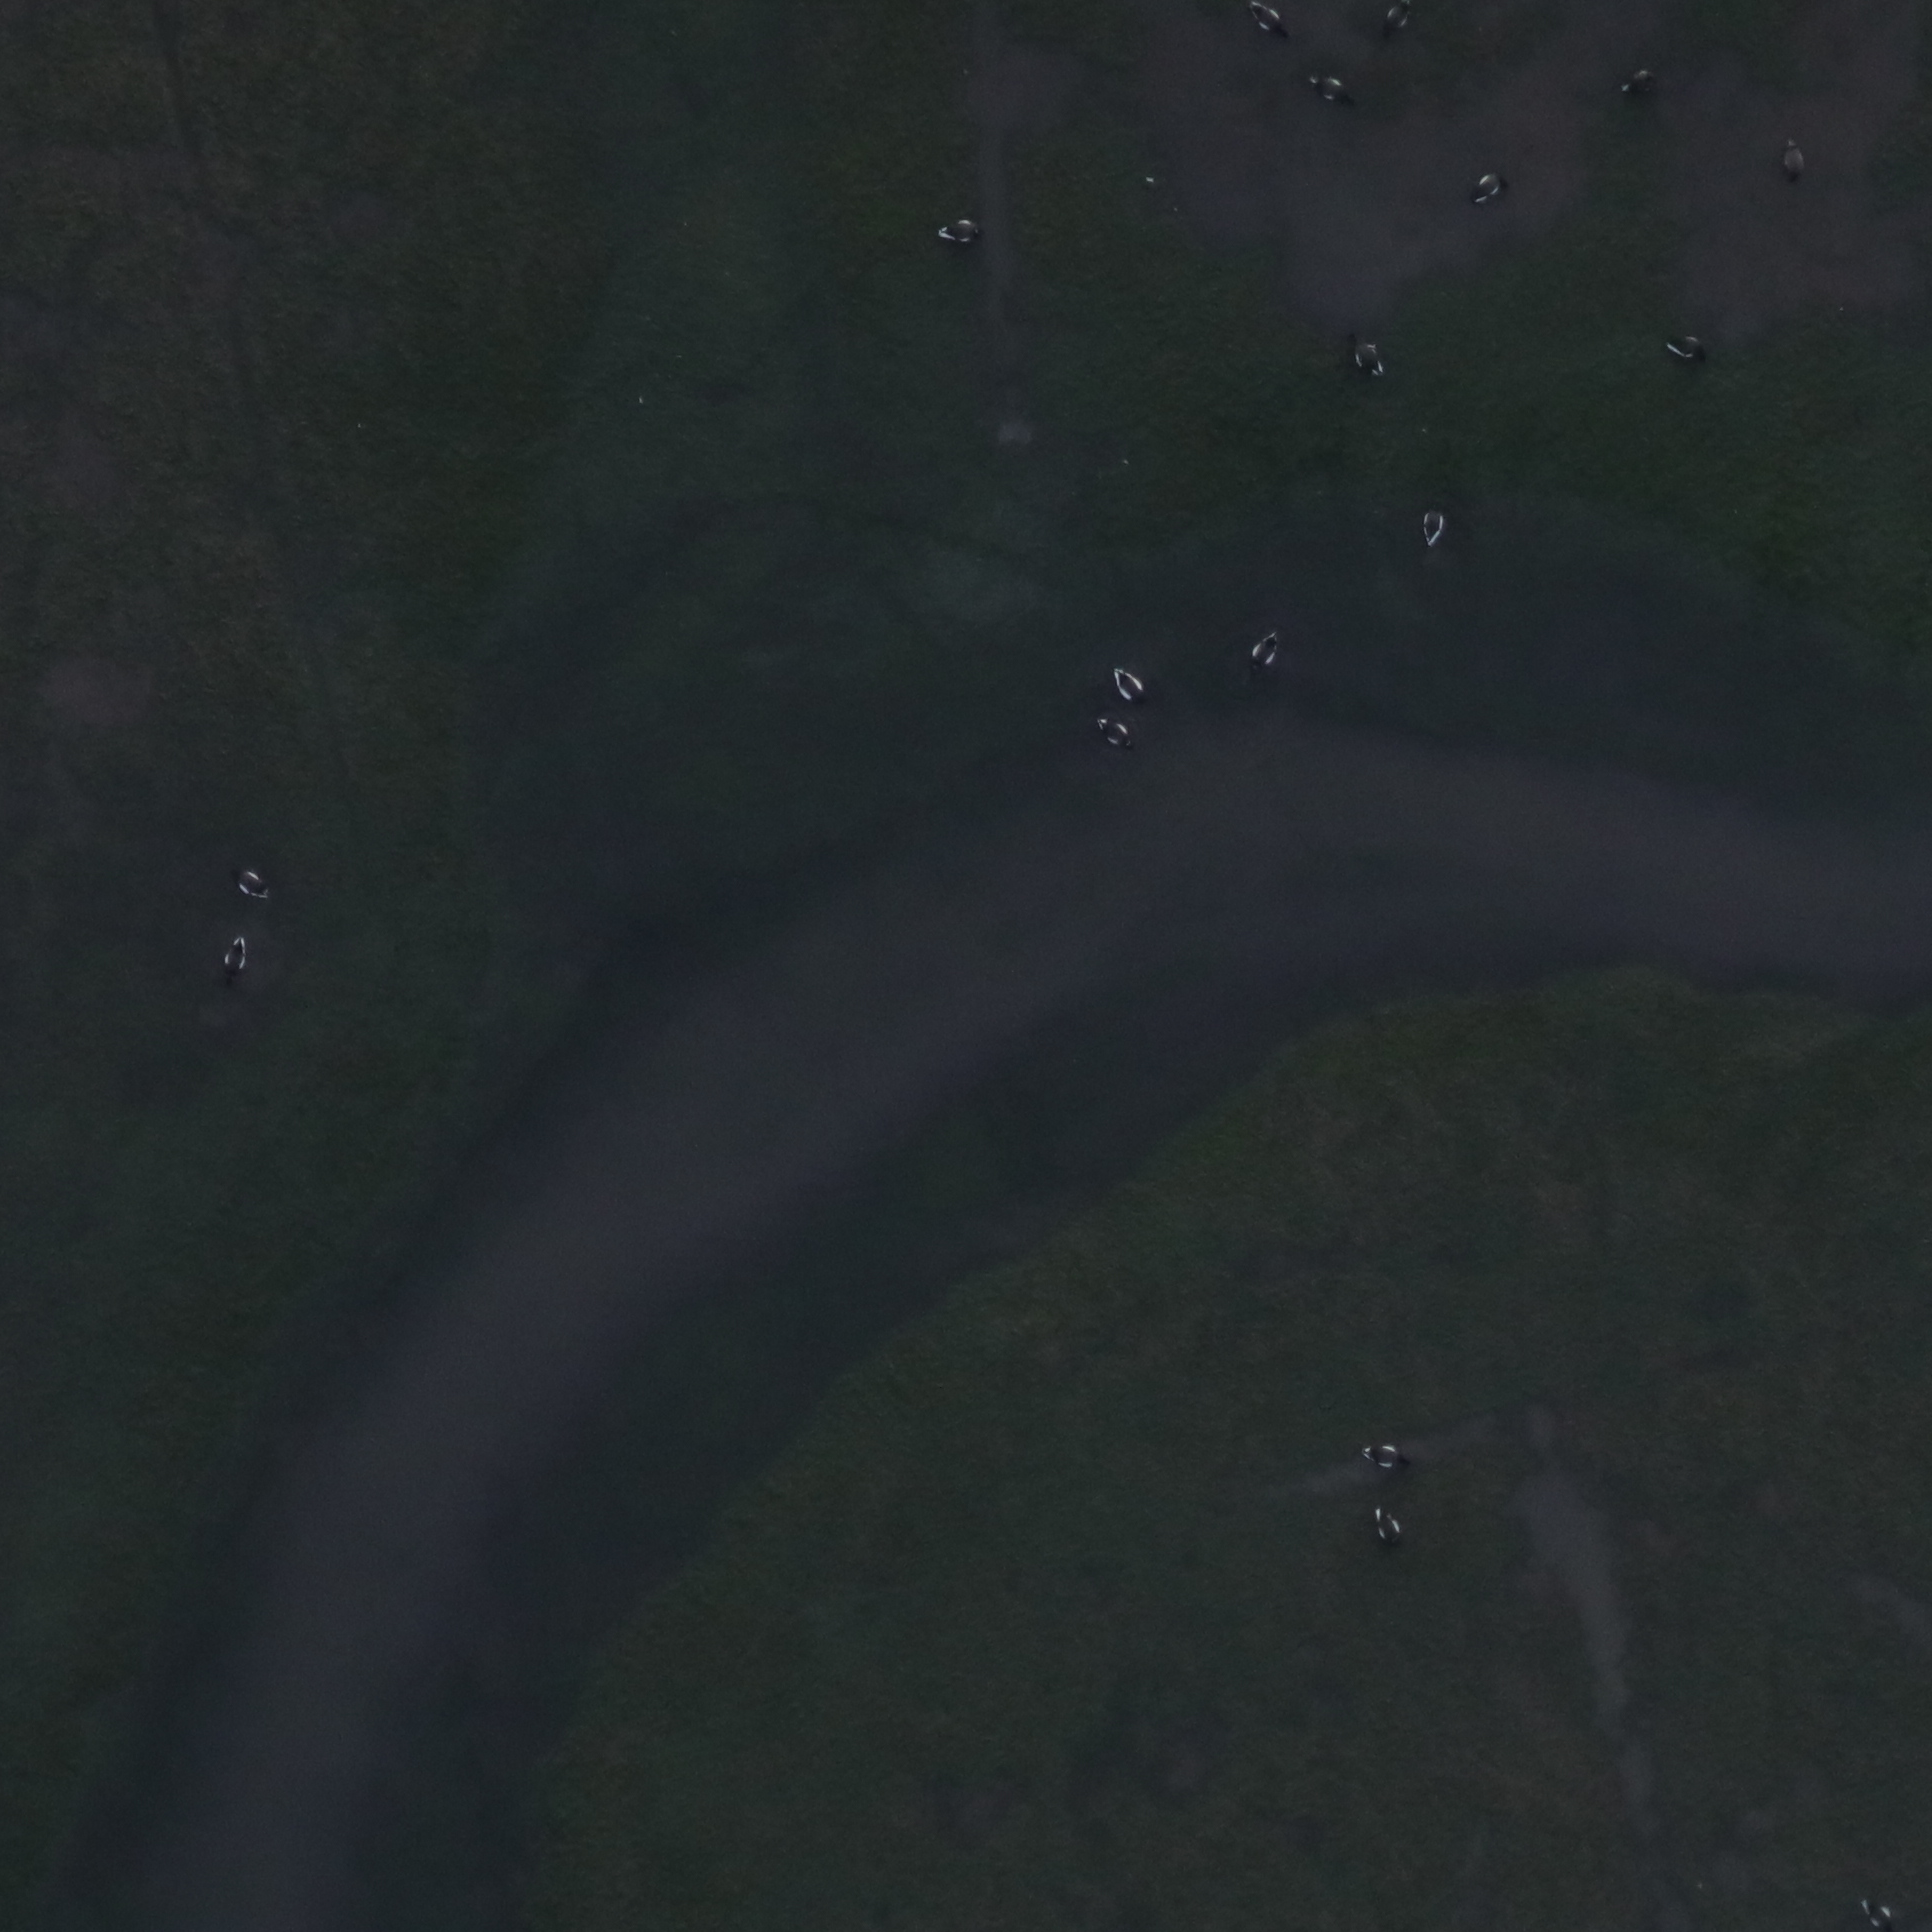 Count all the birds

18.